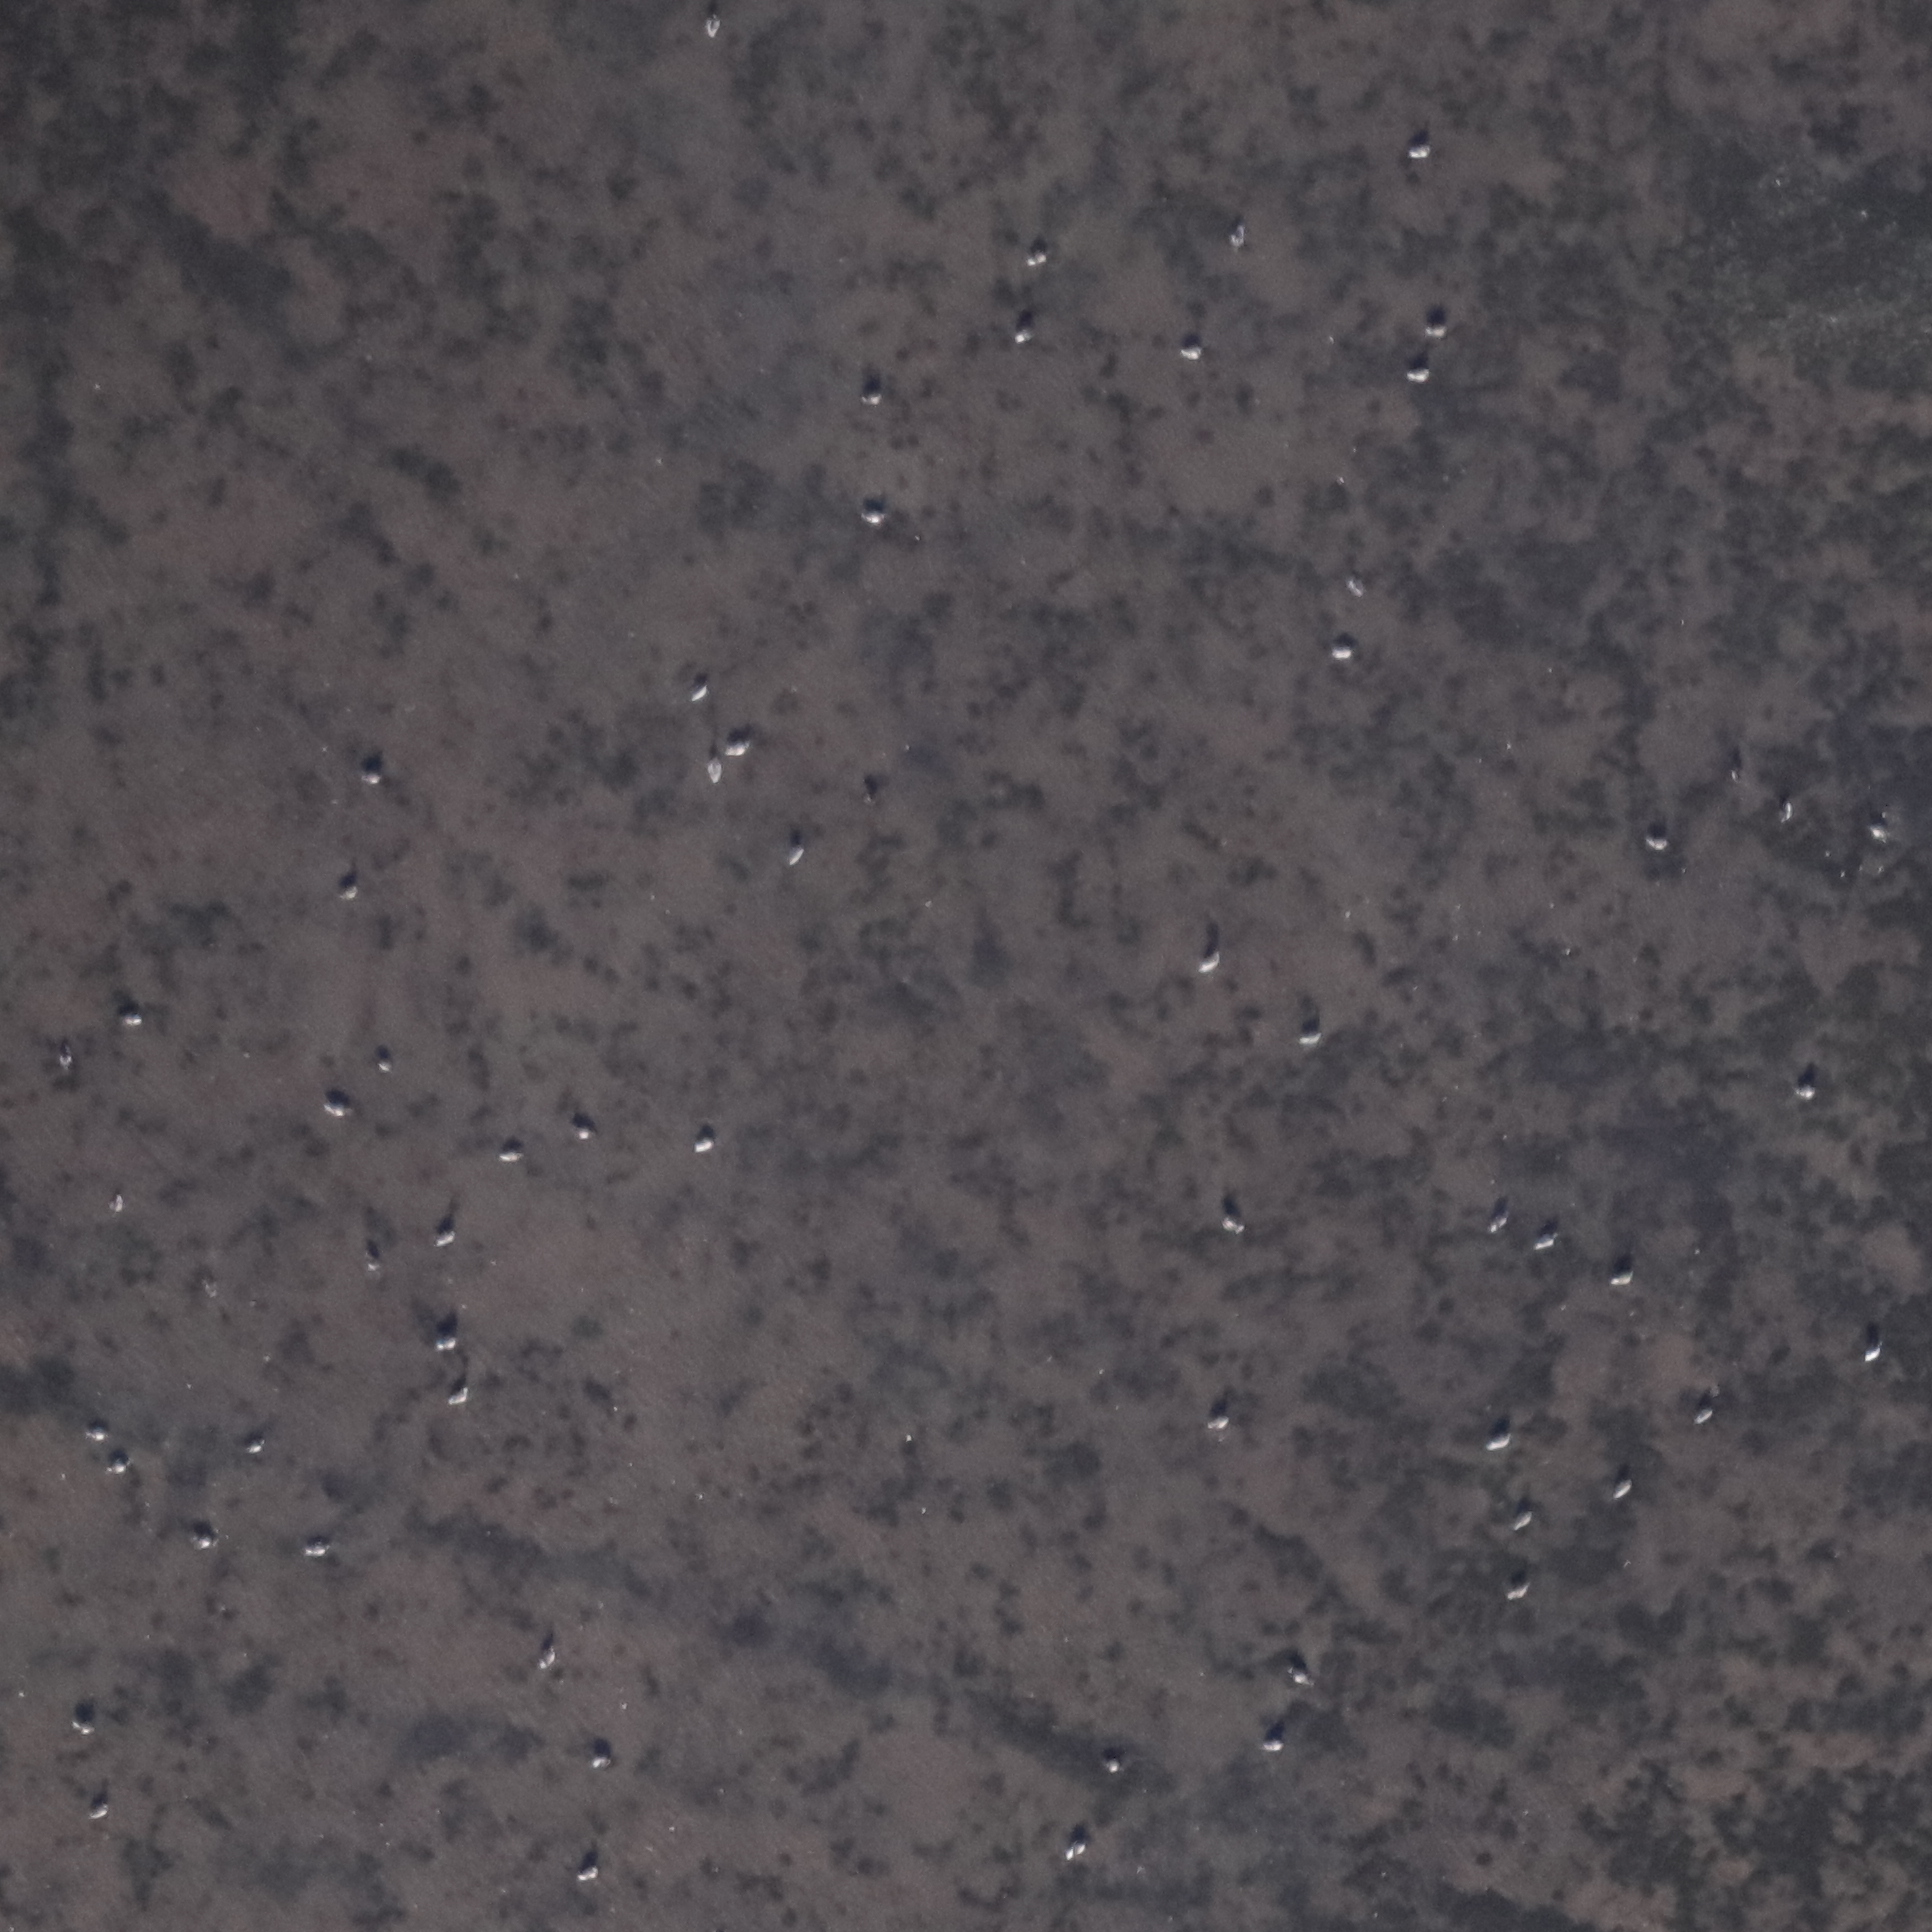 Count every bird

64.